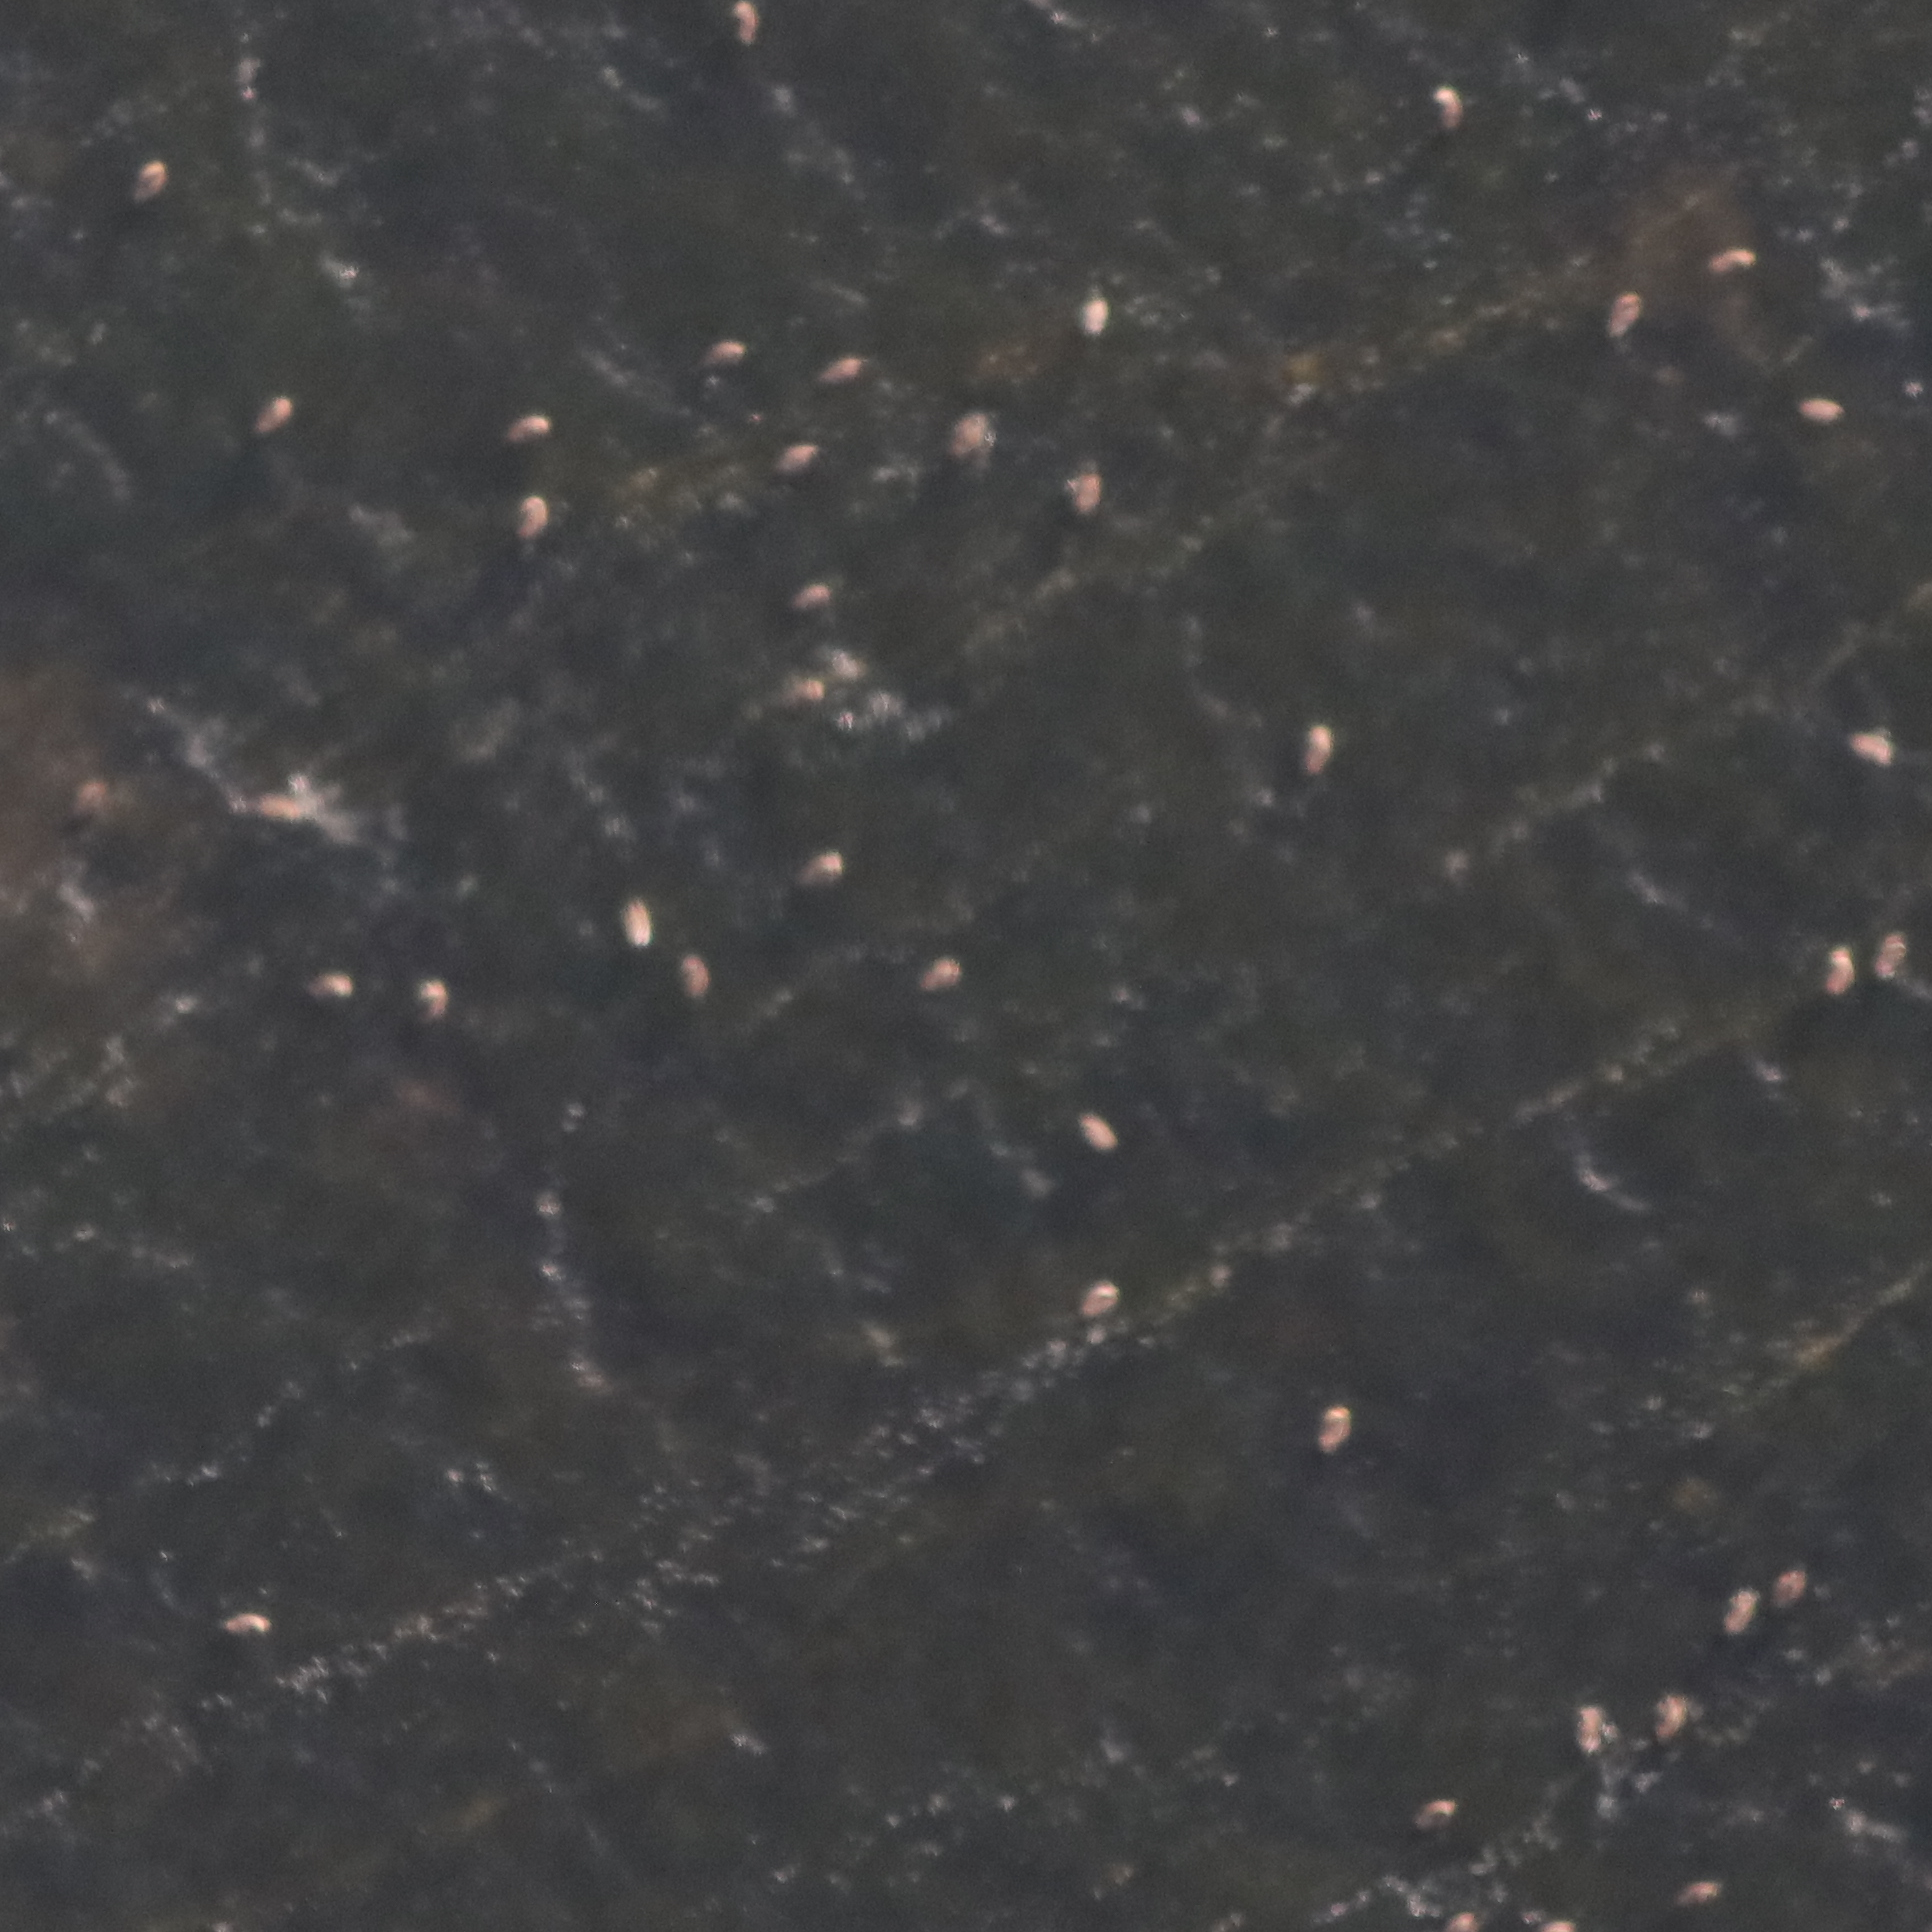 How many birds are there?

39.